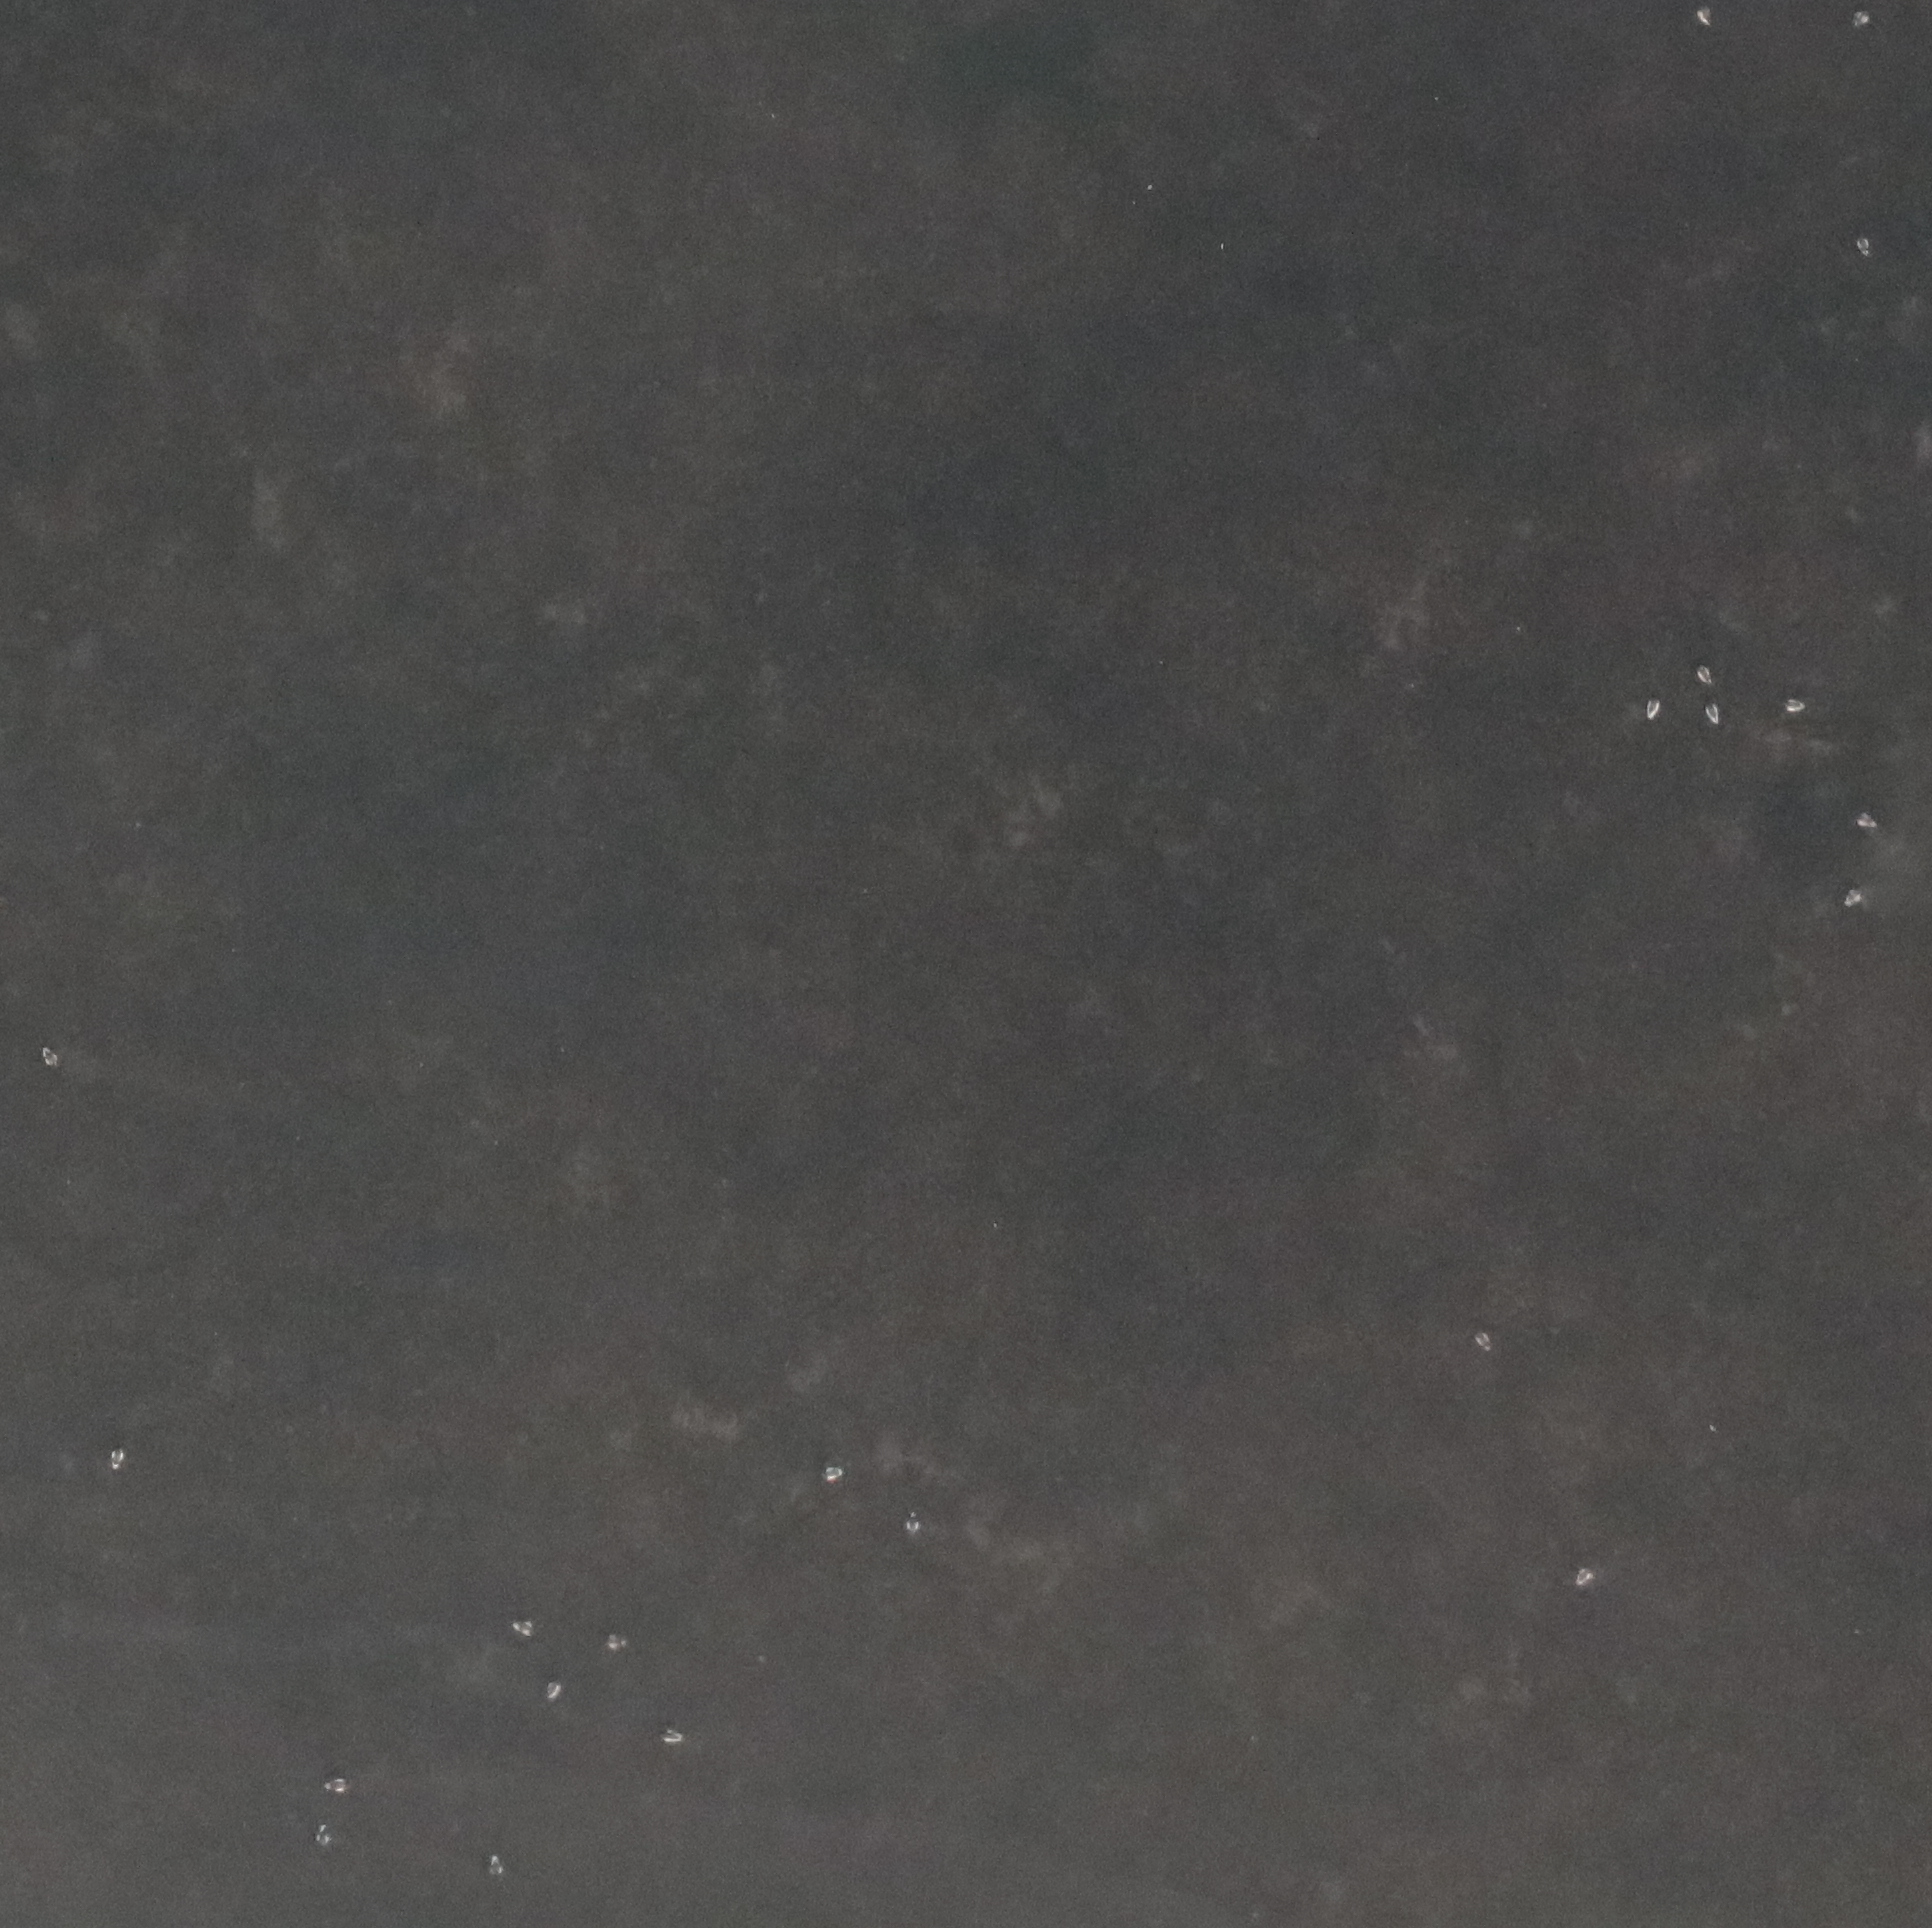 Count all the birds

22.